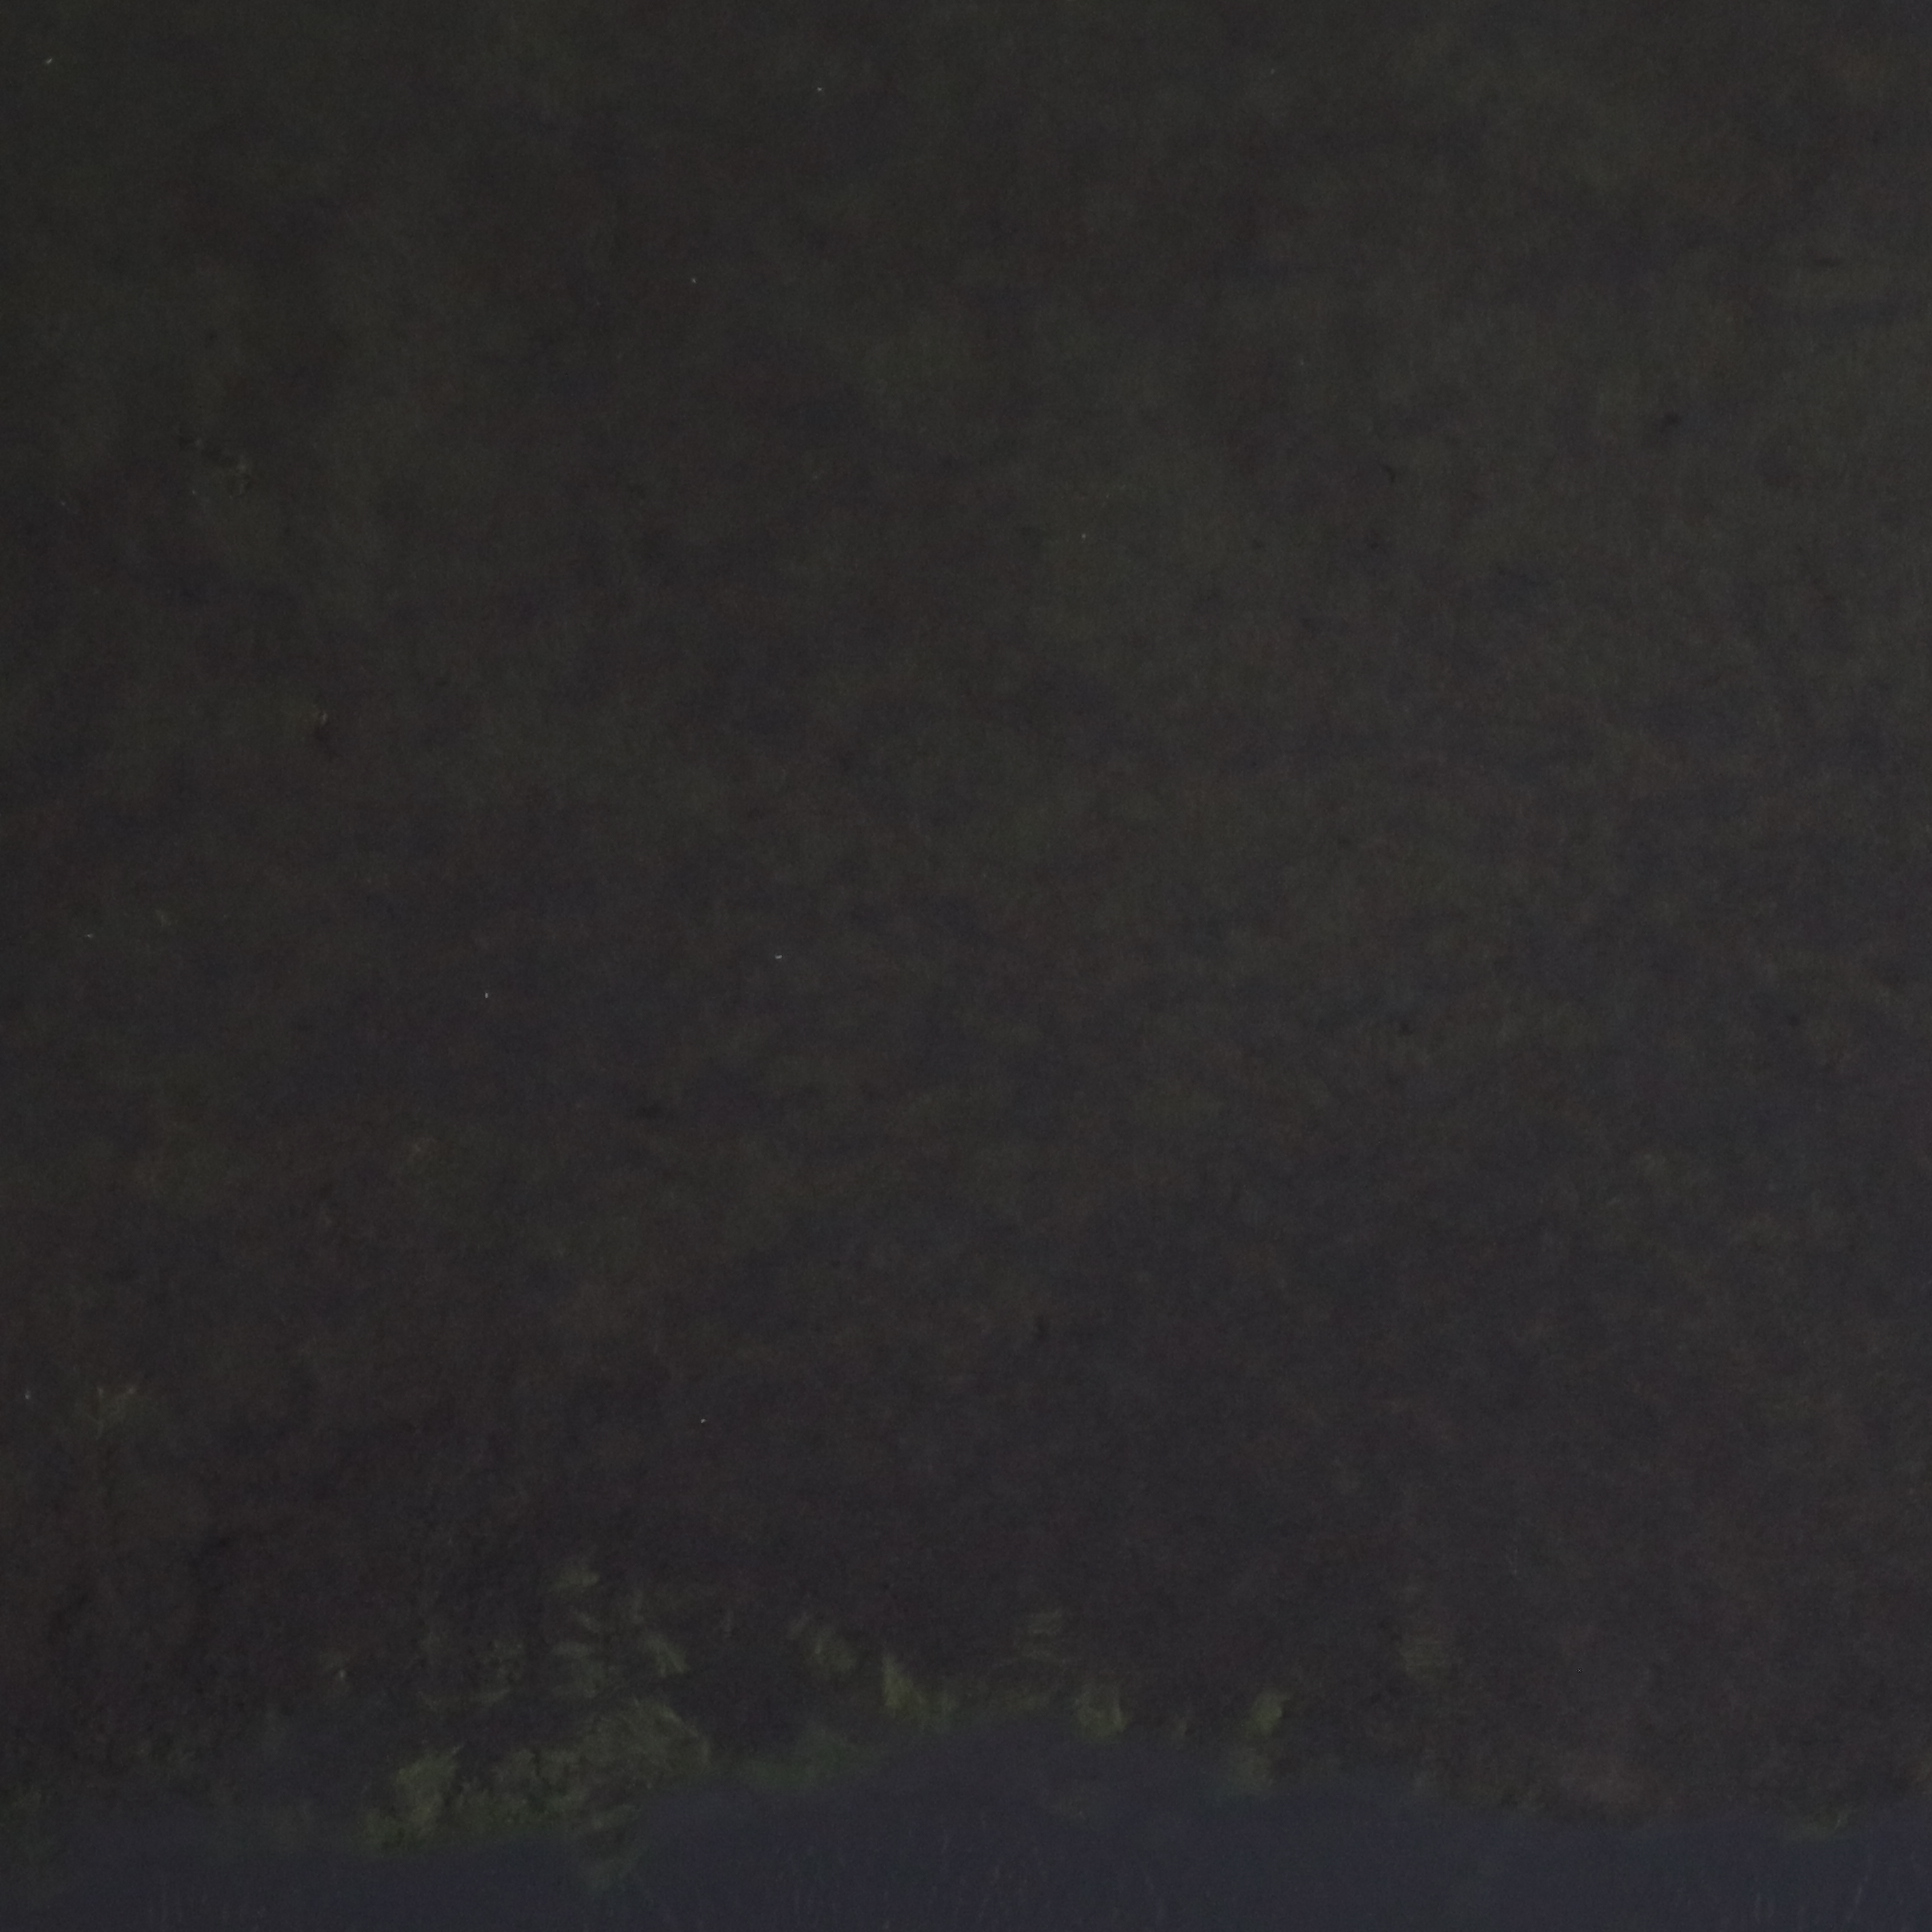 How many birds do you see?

0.